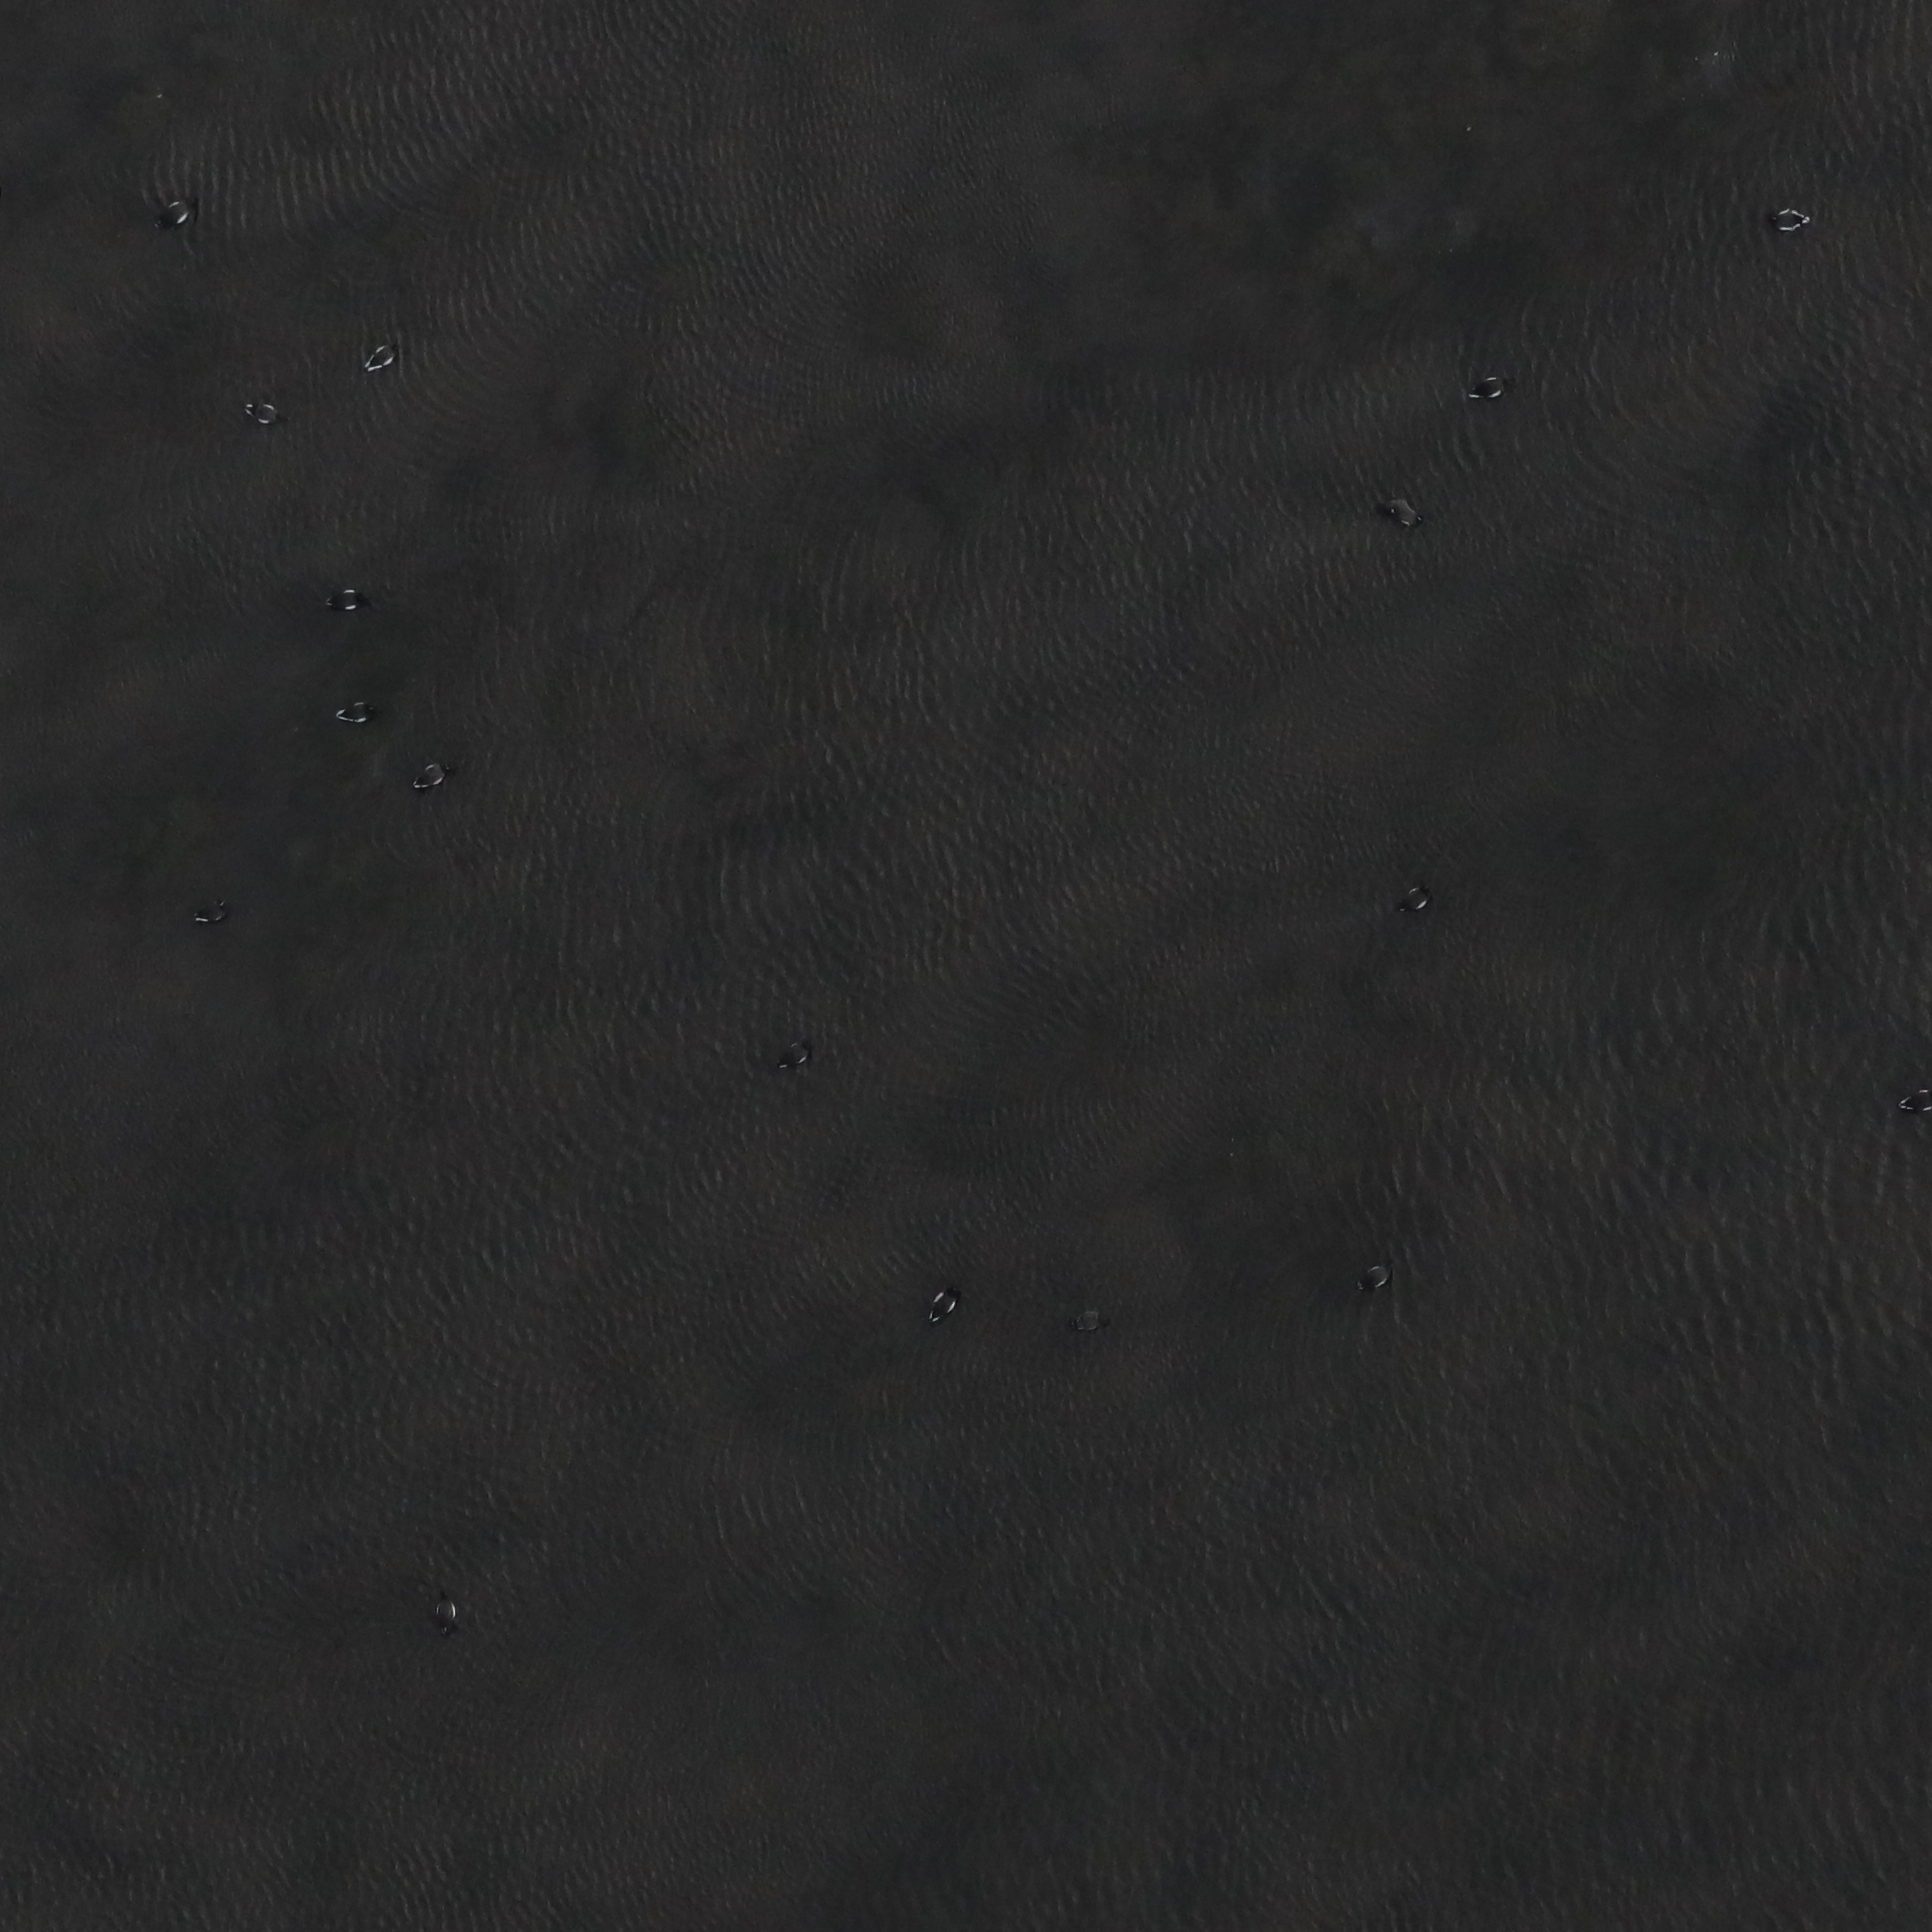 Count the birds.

17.